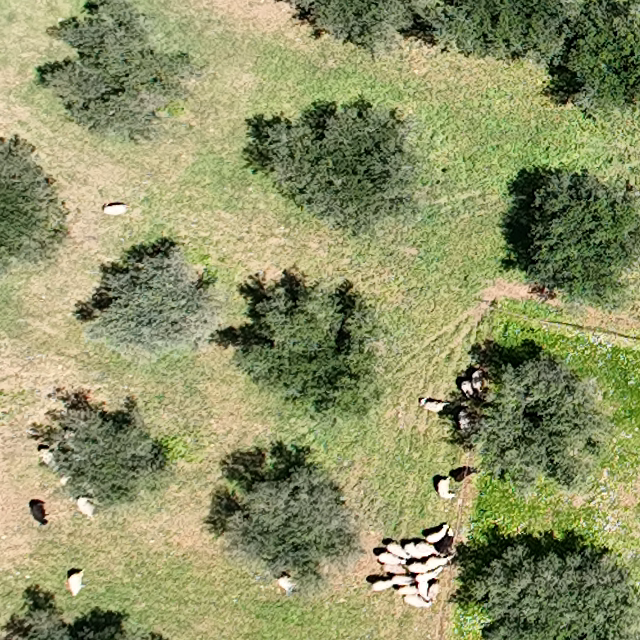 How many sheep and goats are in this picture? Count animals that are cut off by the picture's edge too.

26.